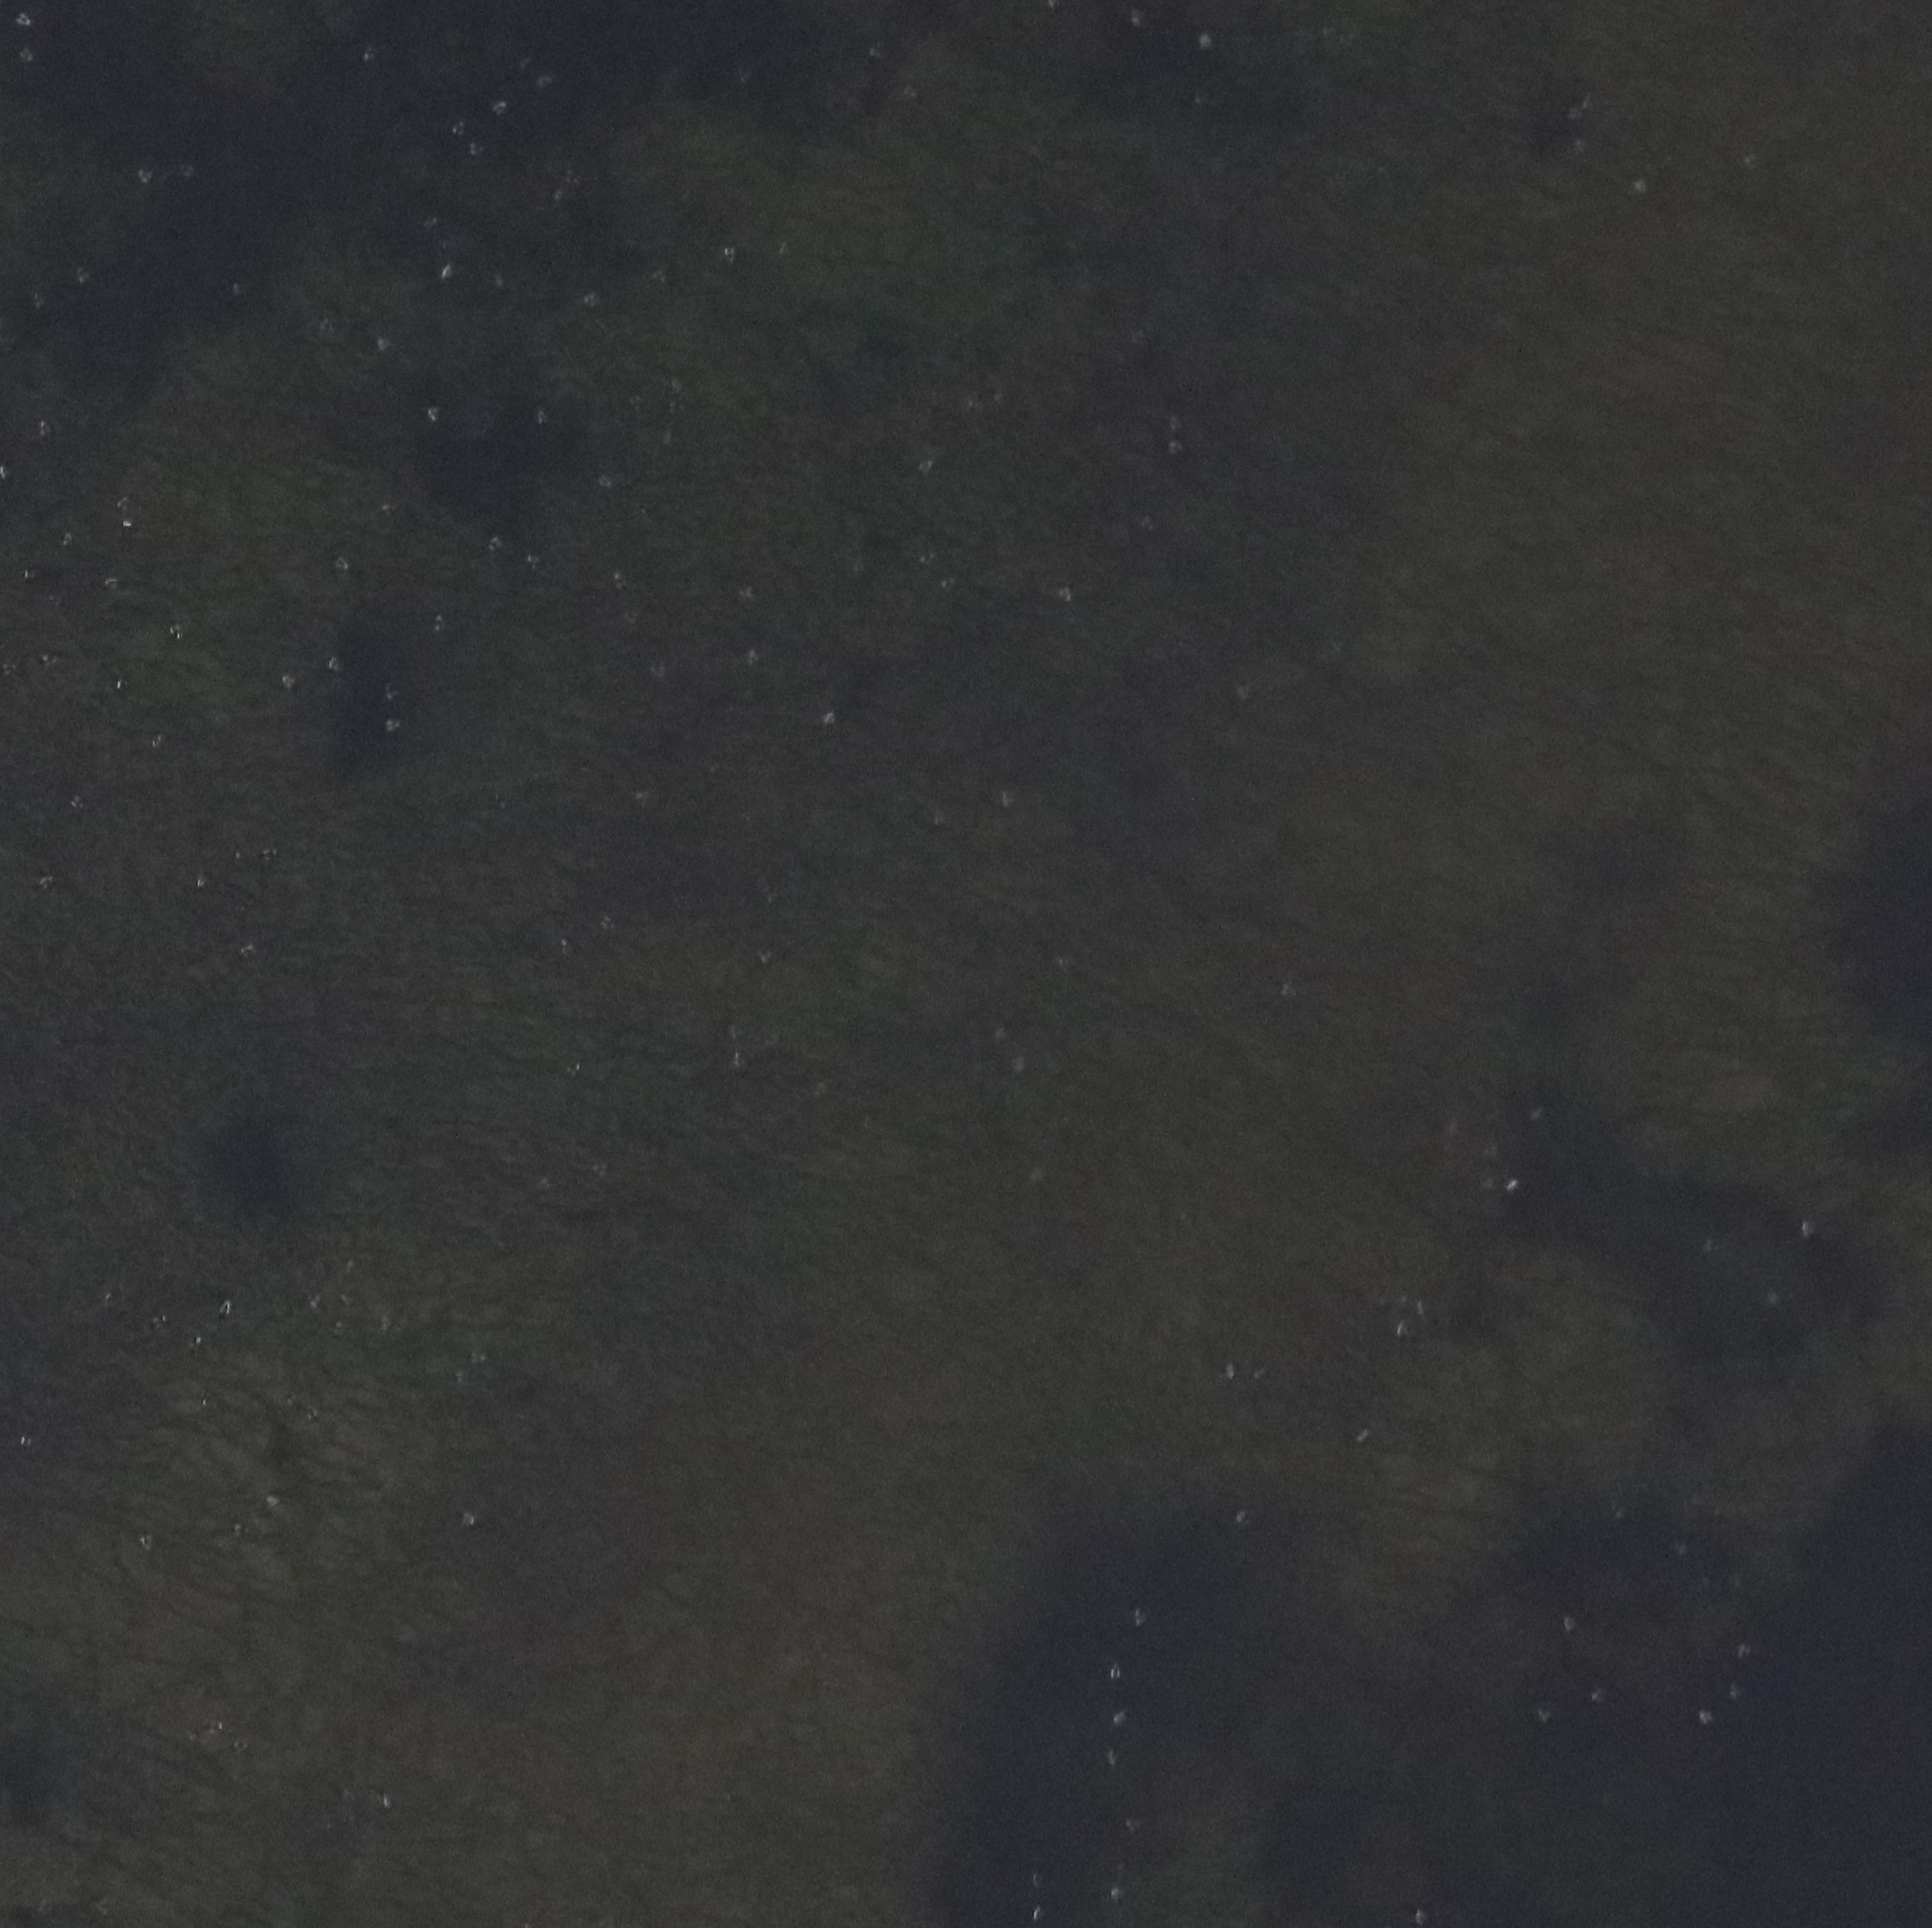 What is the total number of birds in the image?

154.